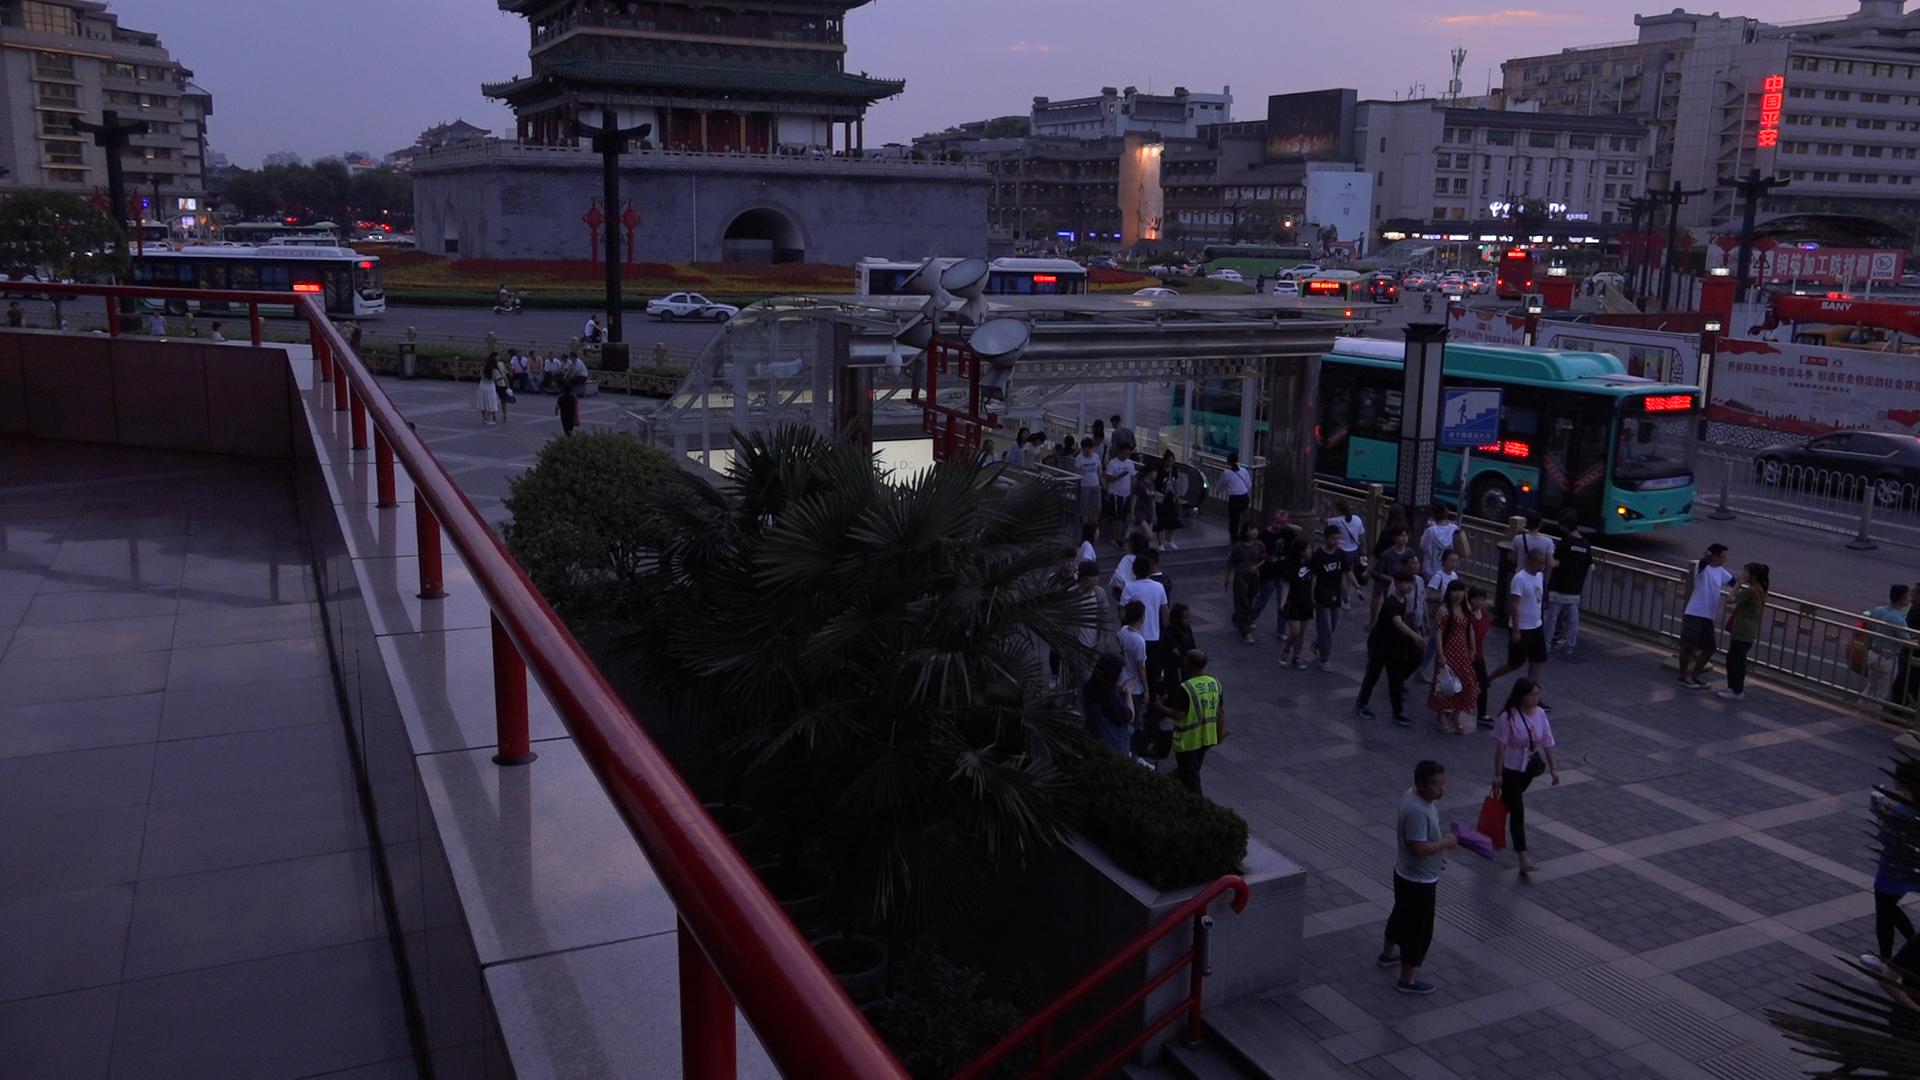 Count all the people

81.